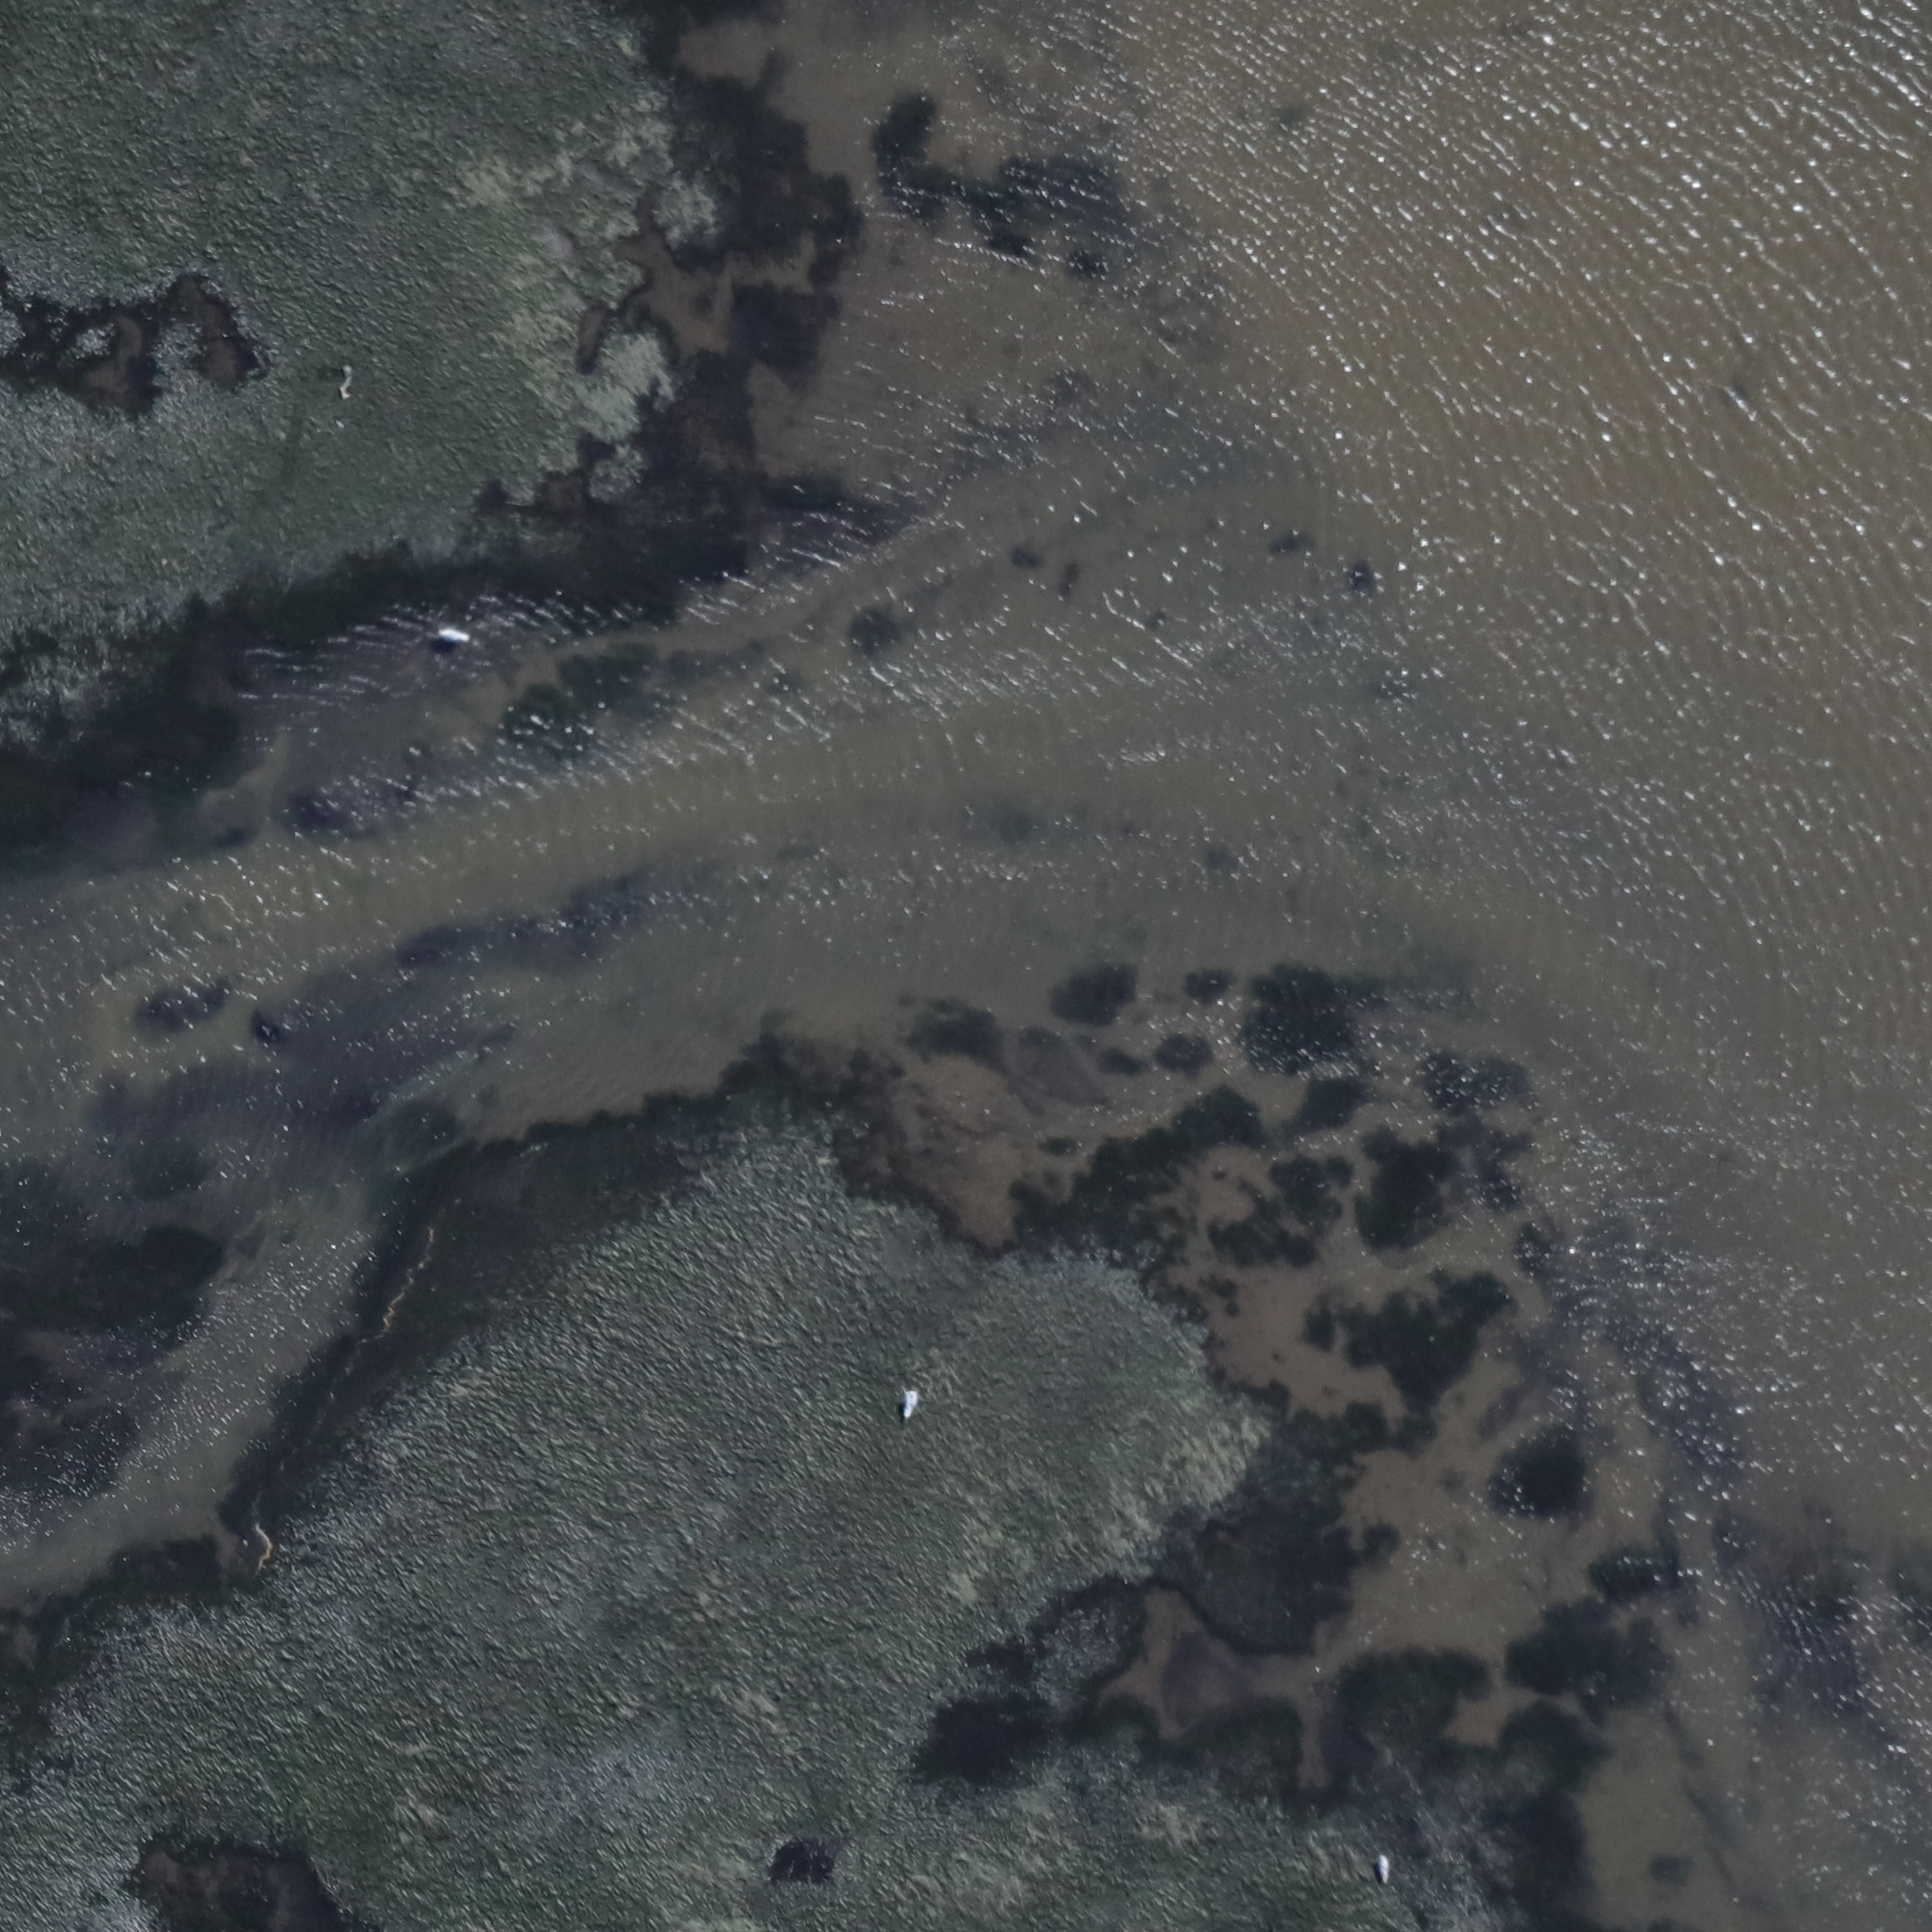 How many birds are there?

3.